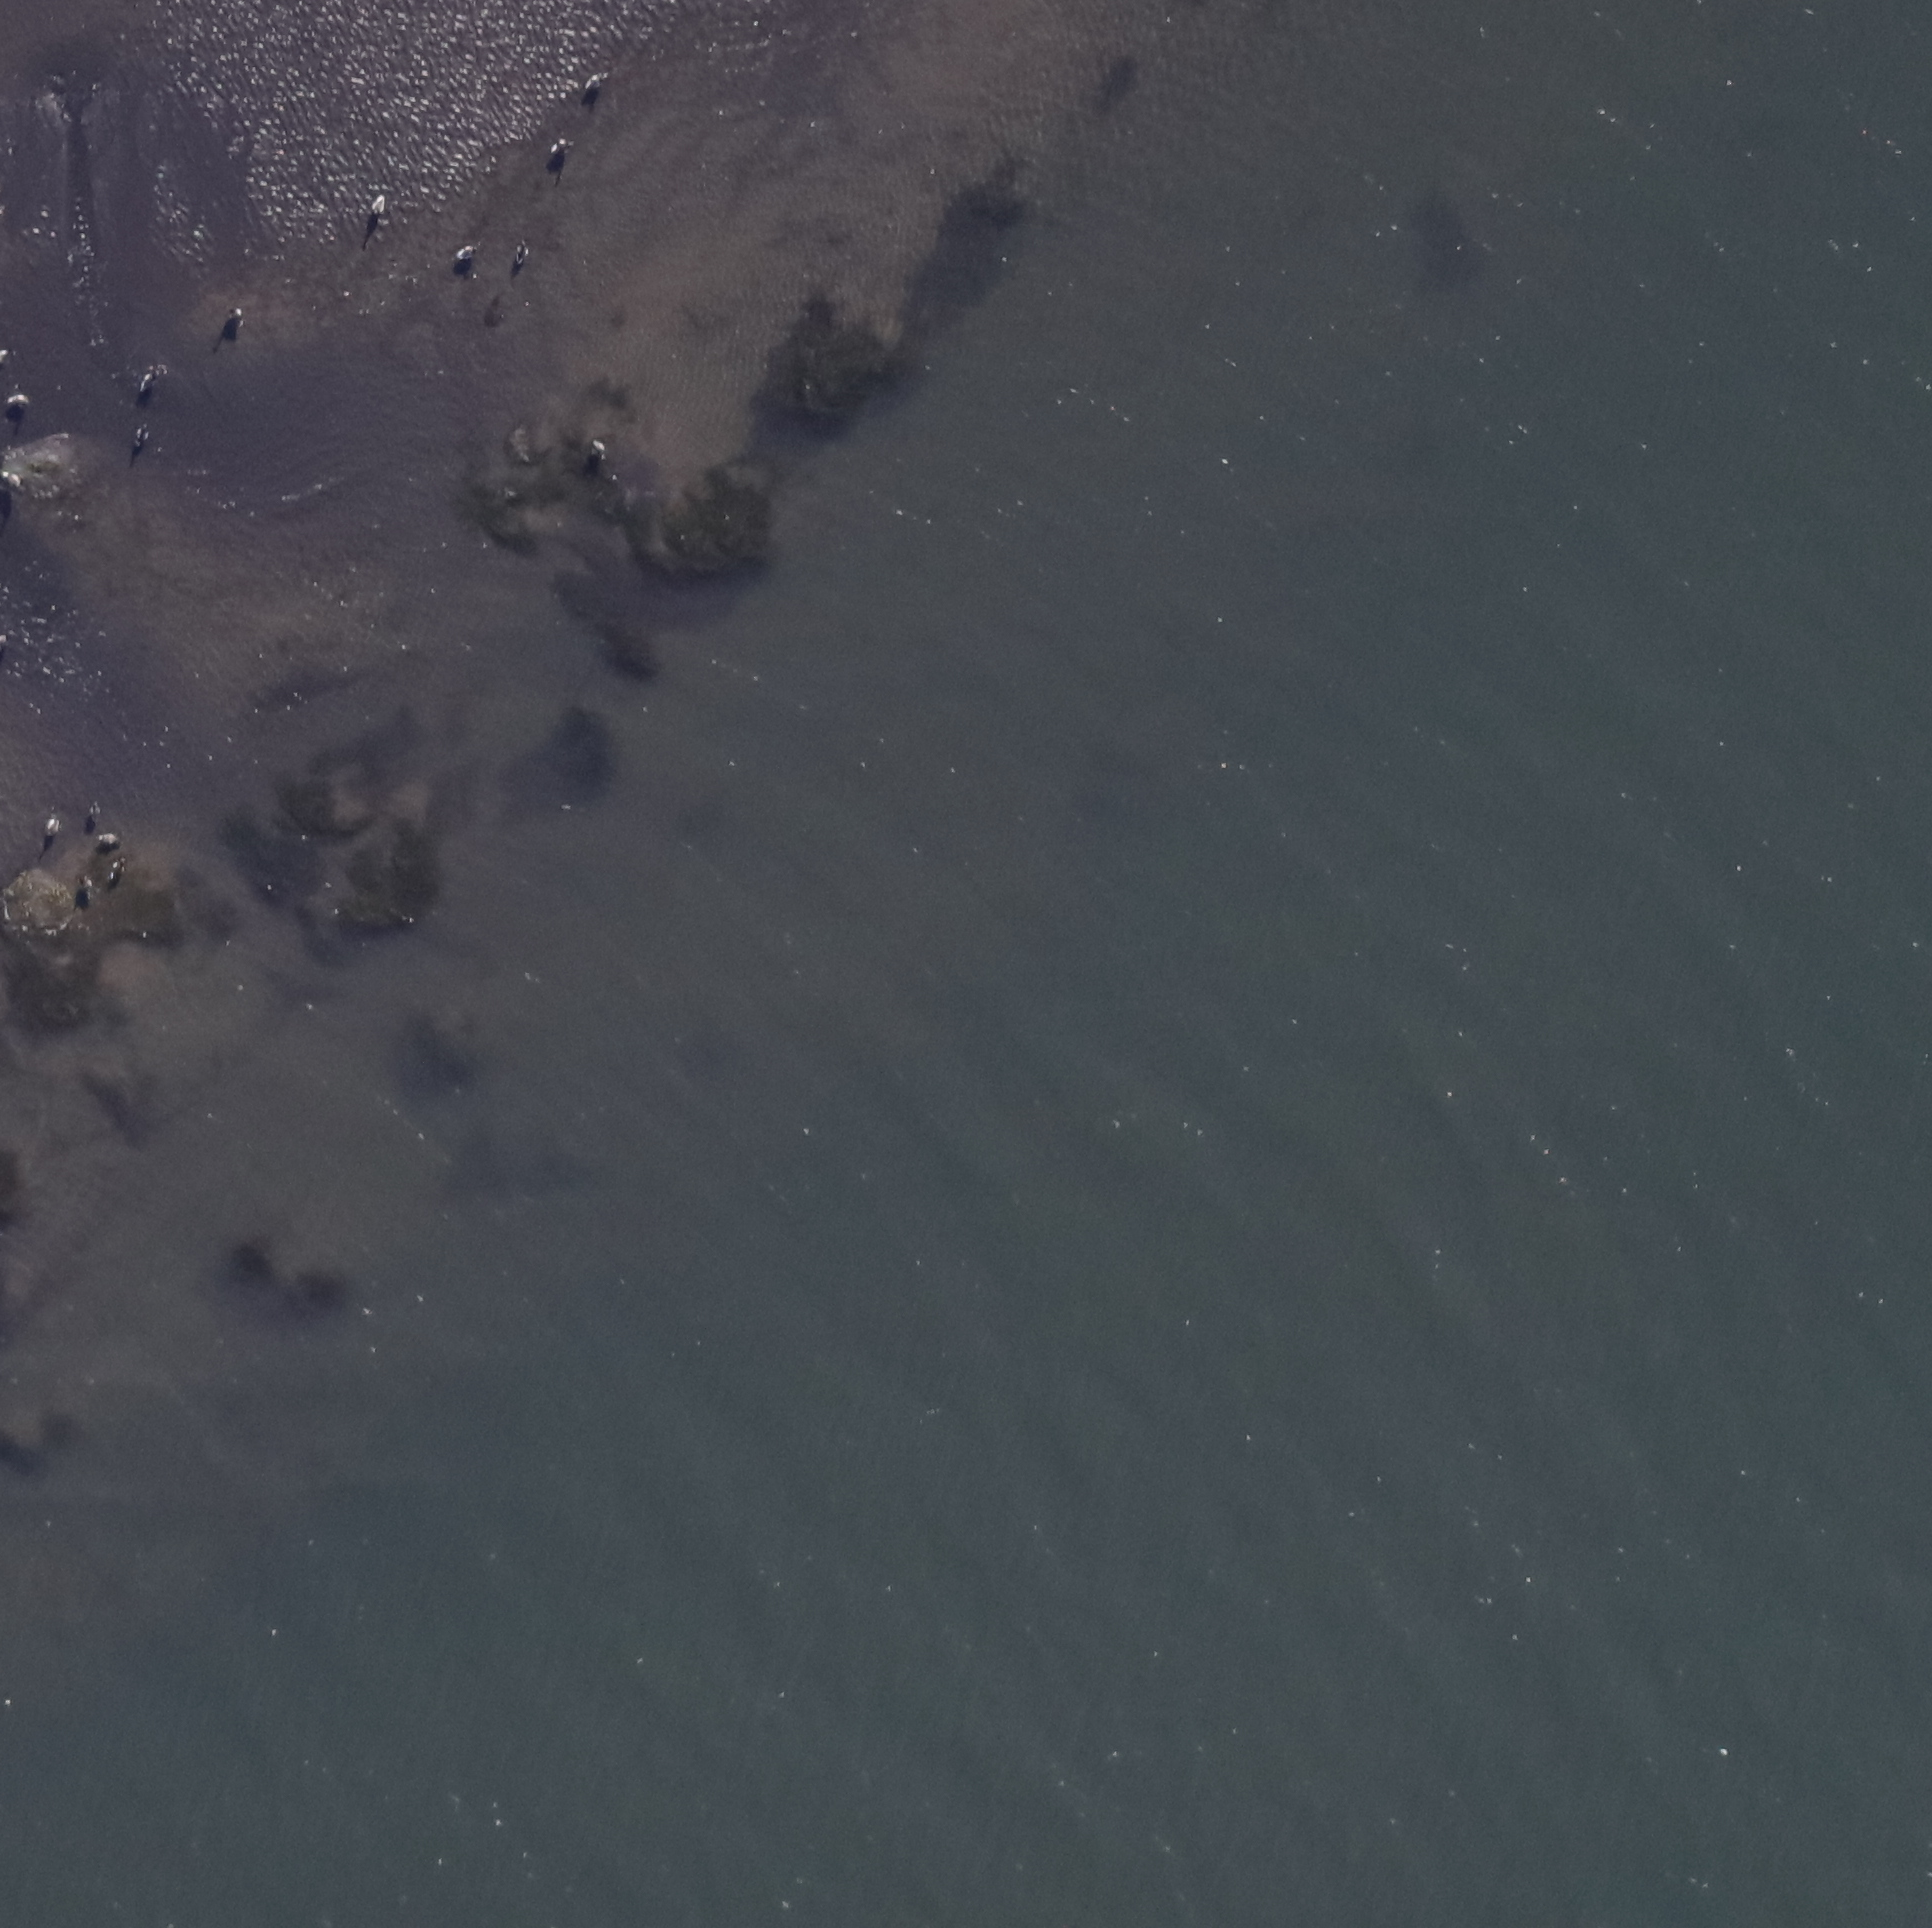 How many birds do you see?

17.